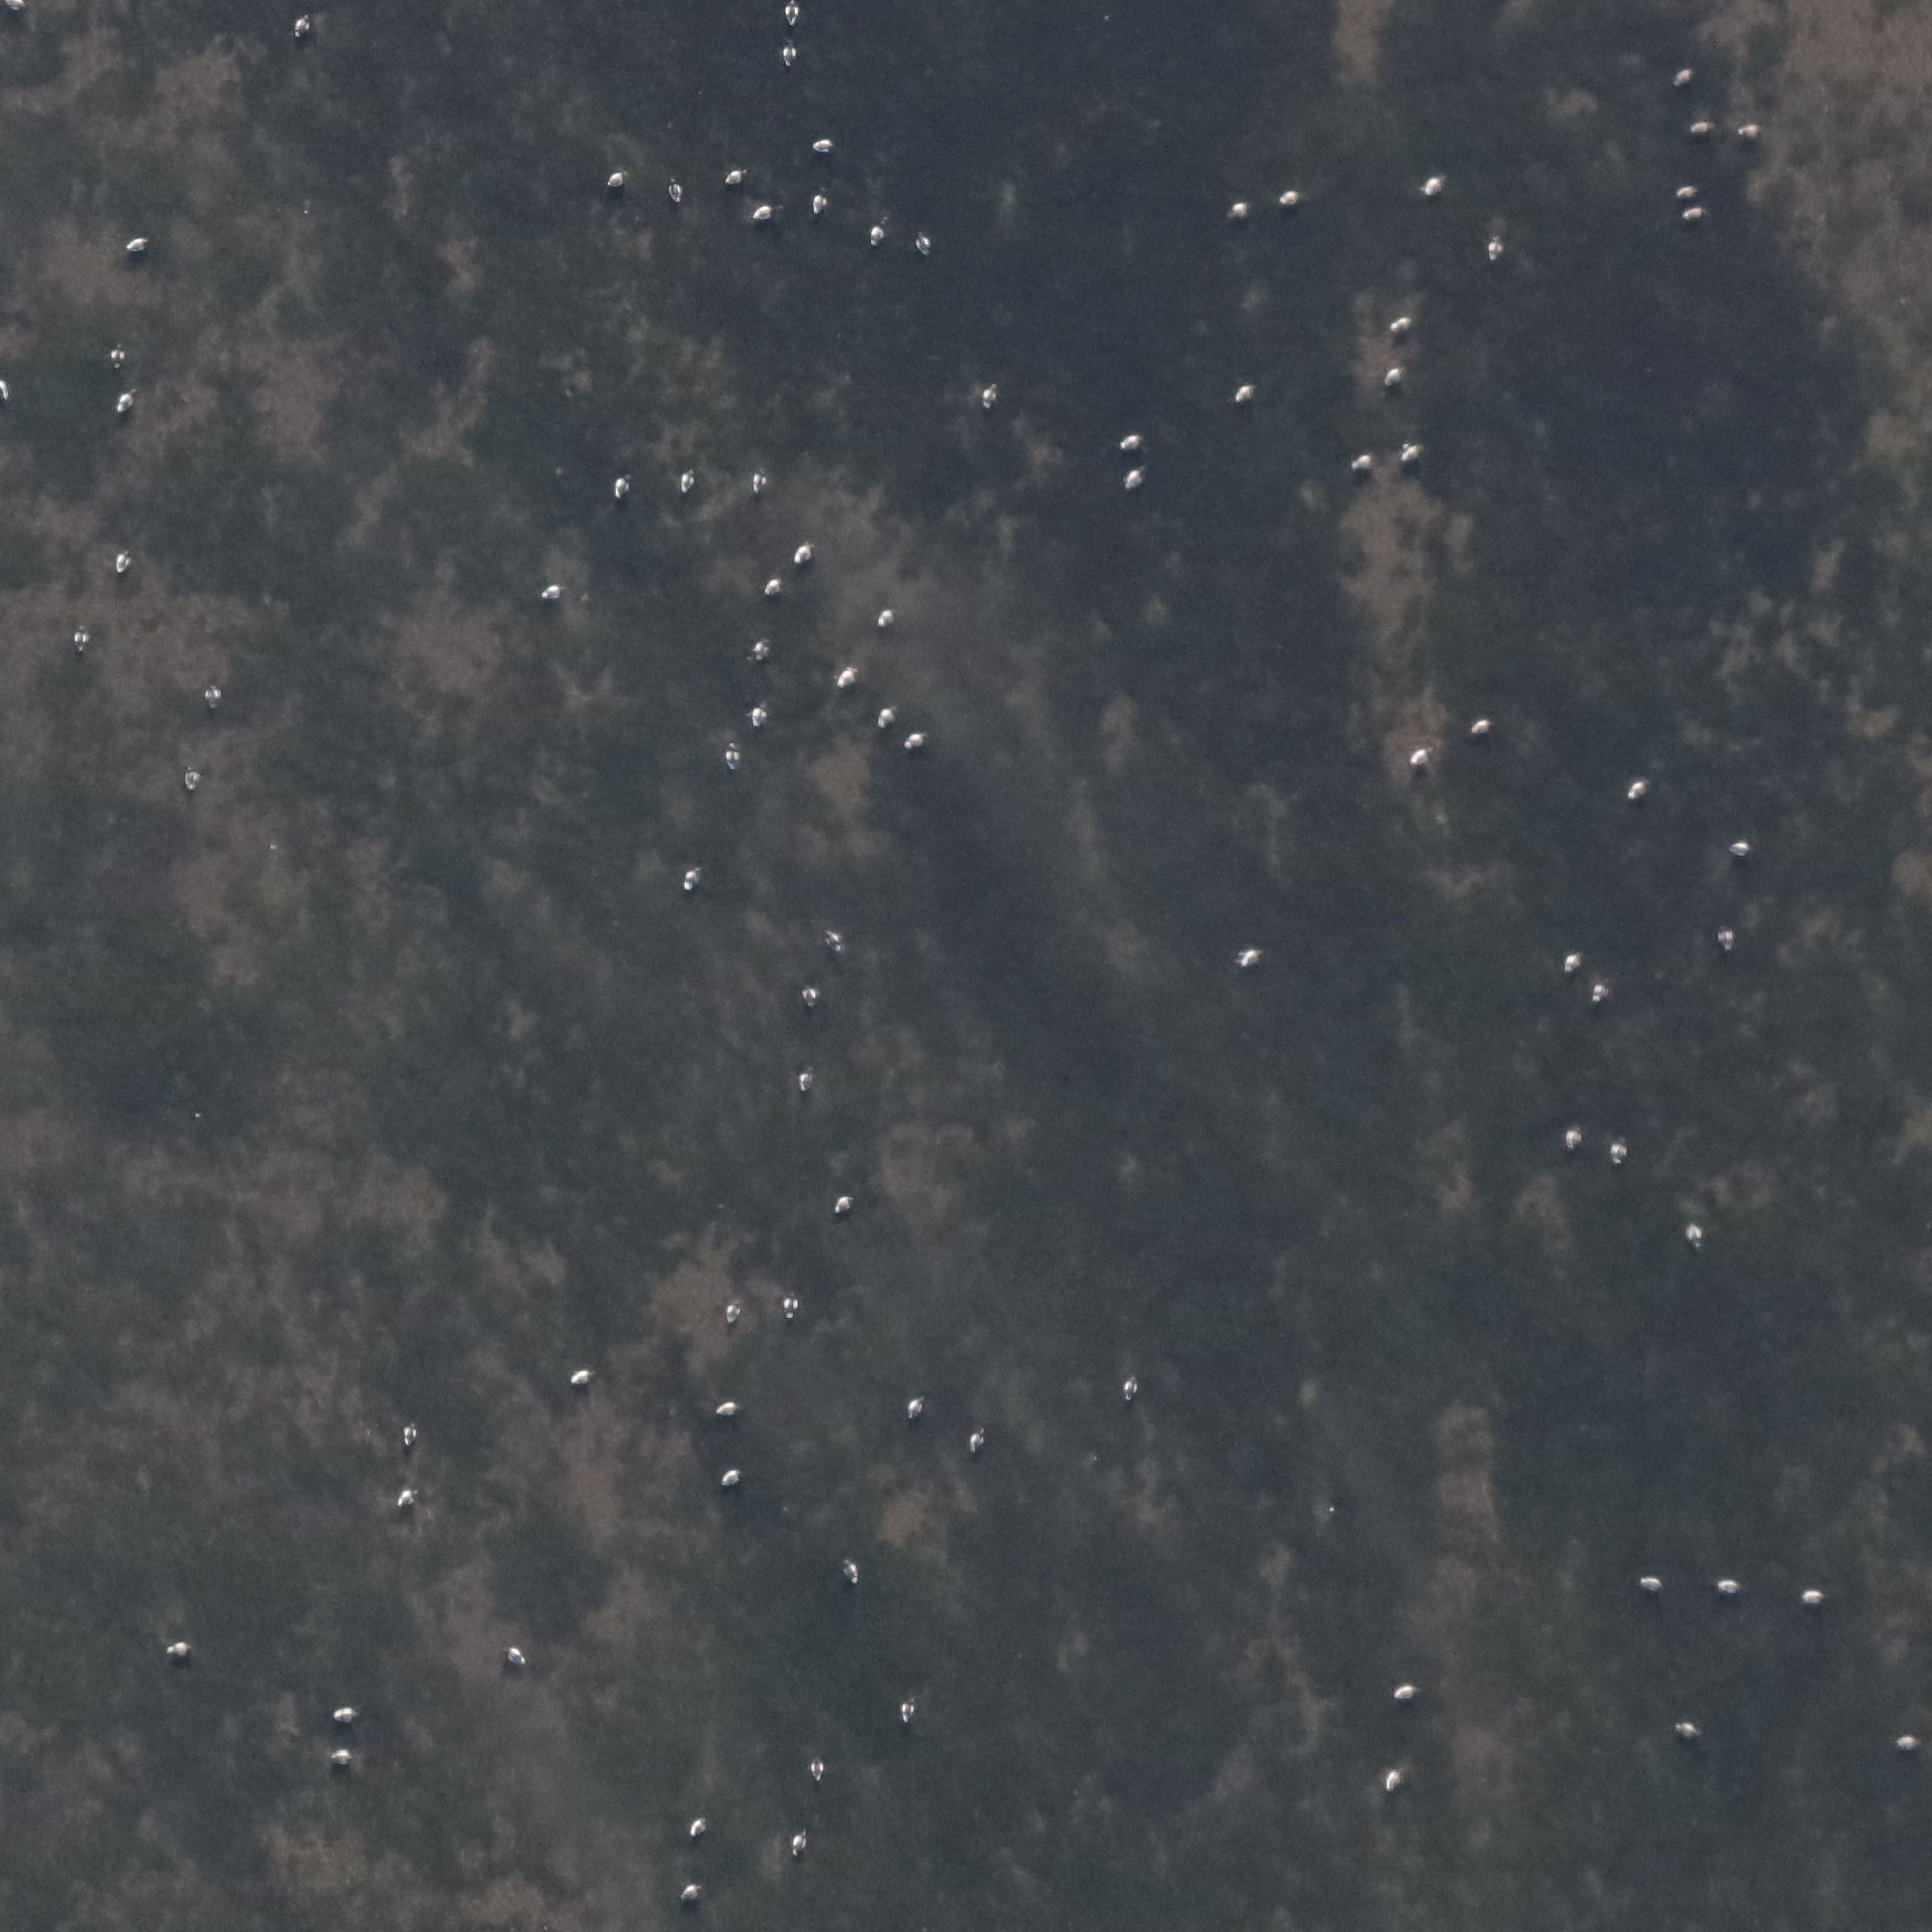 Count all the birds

92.